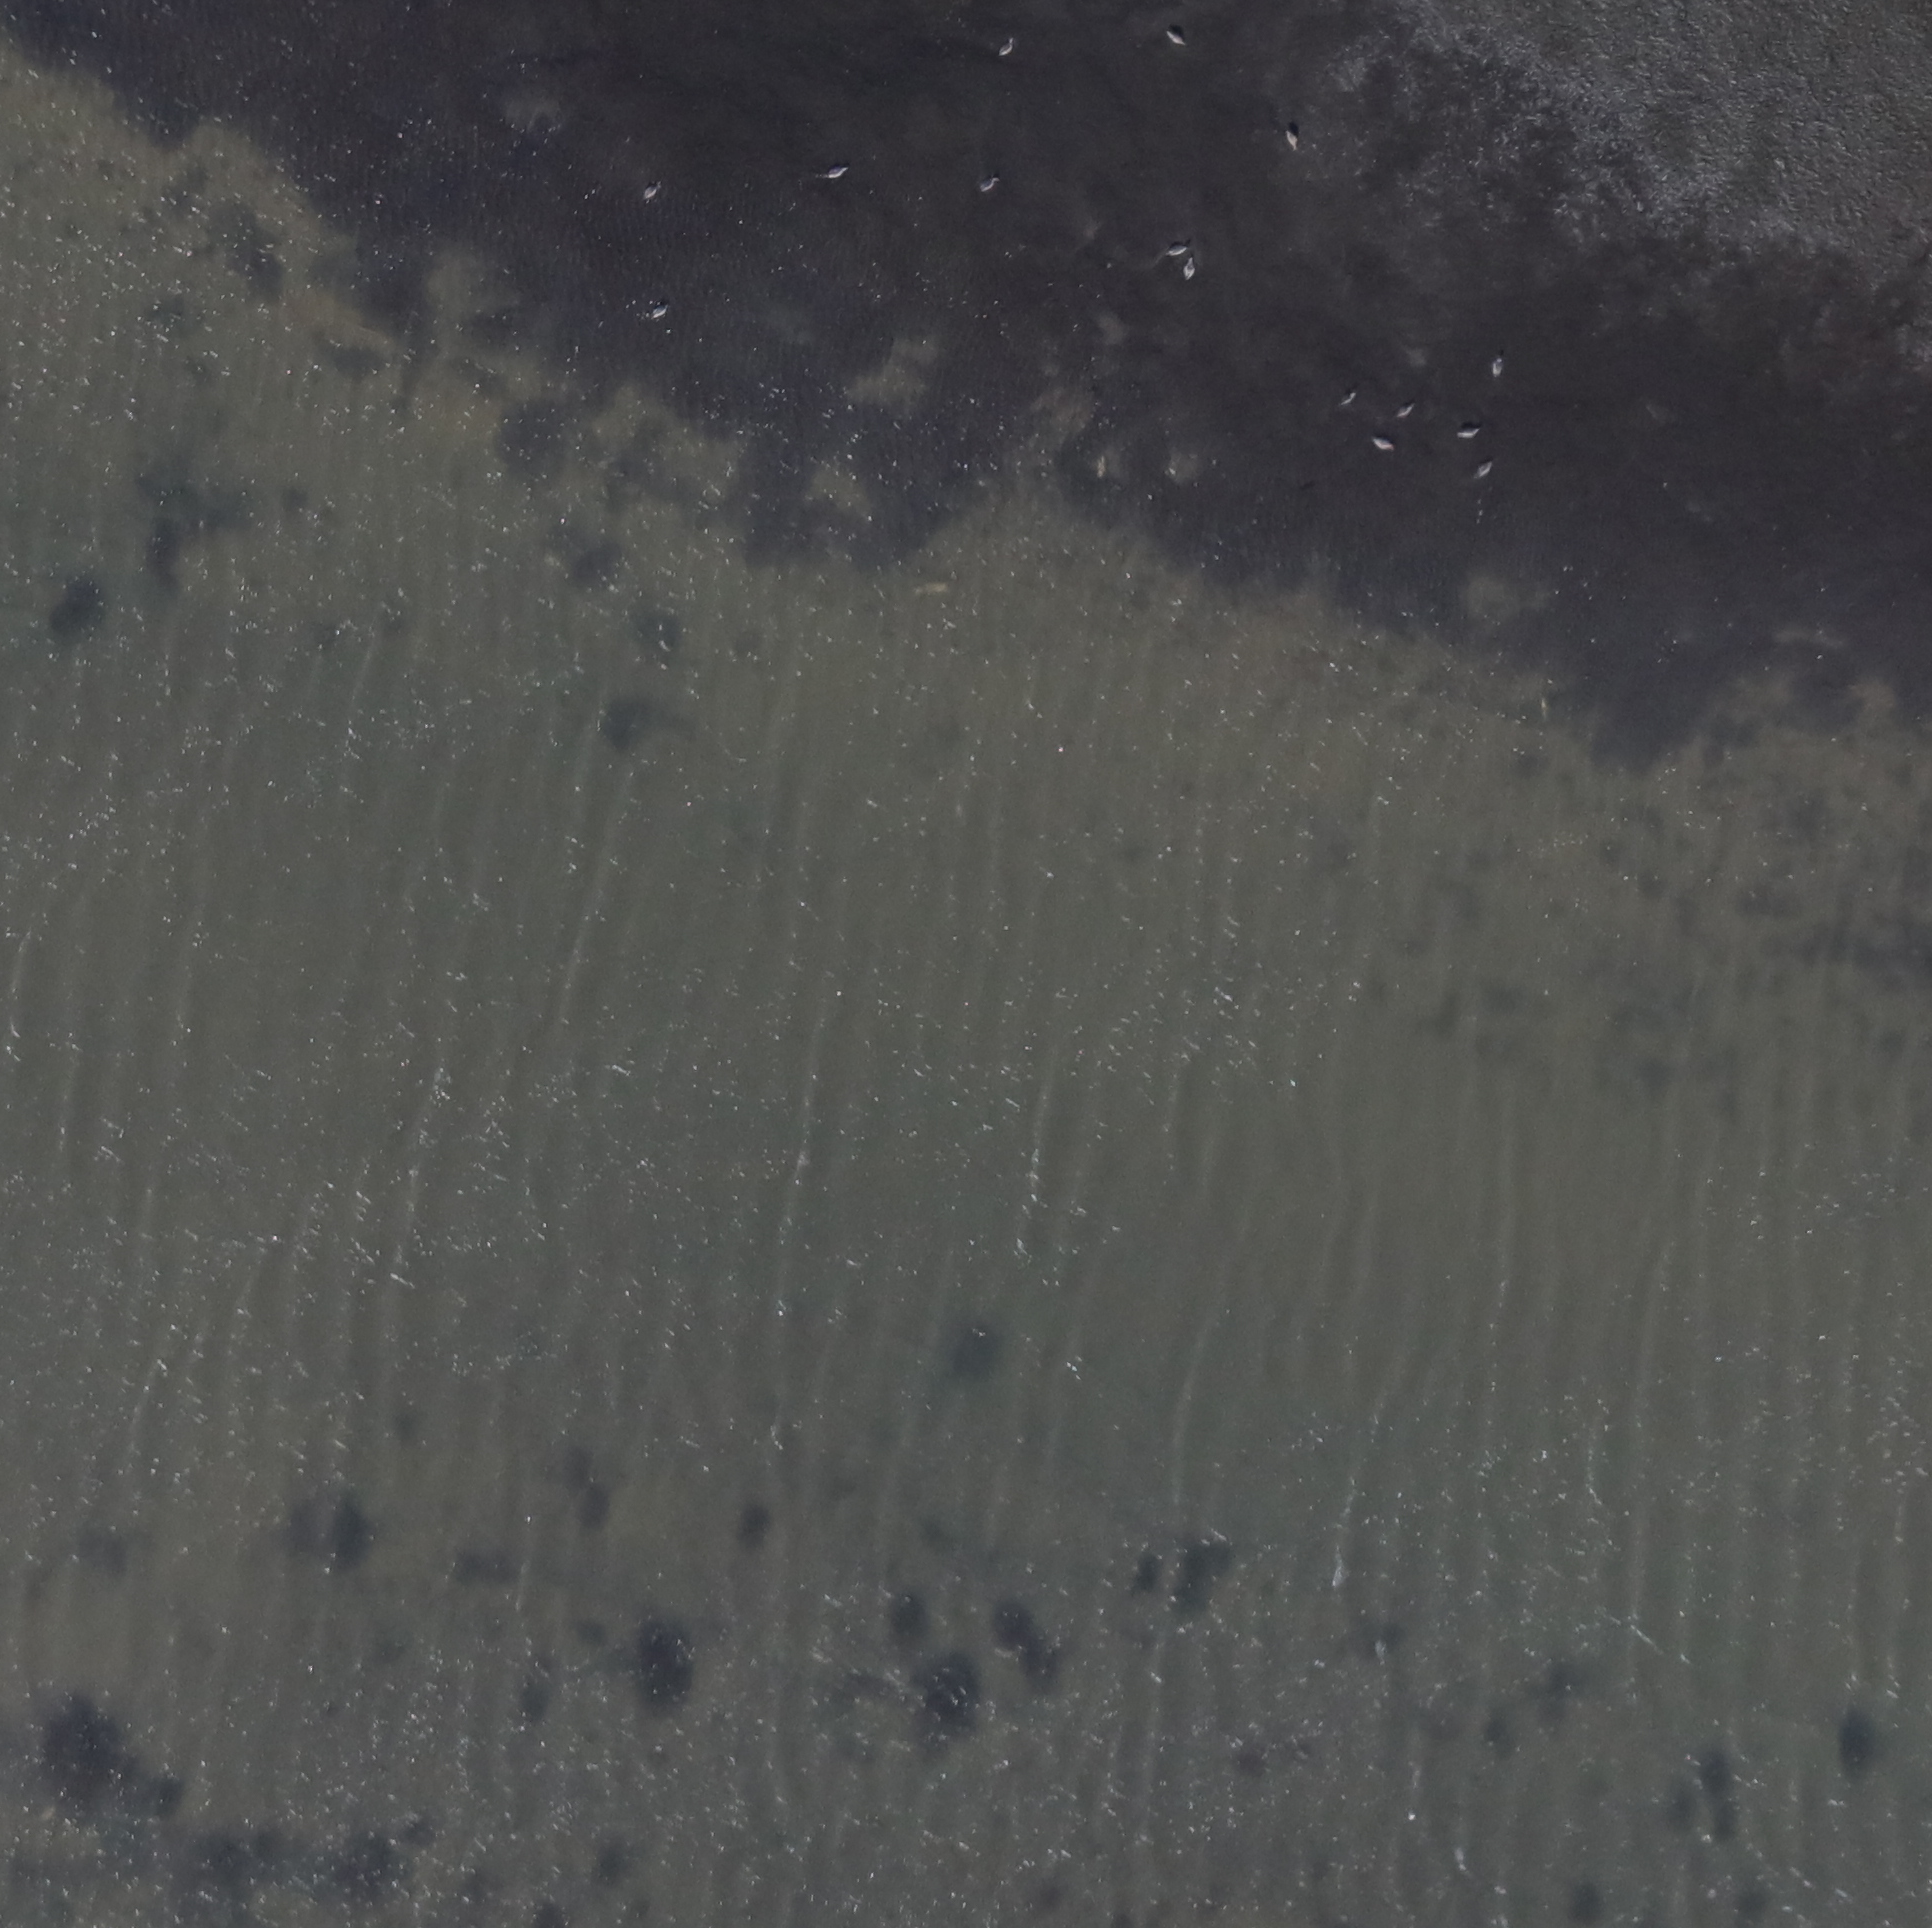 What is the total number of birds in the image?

15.